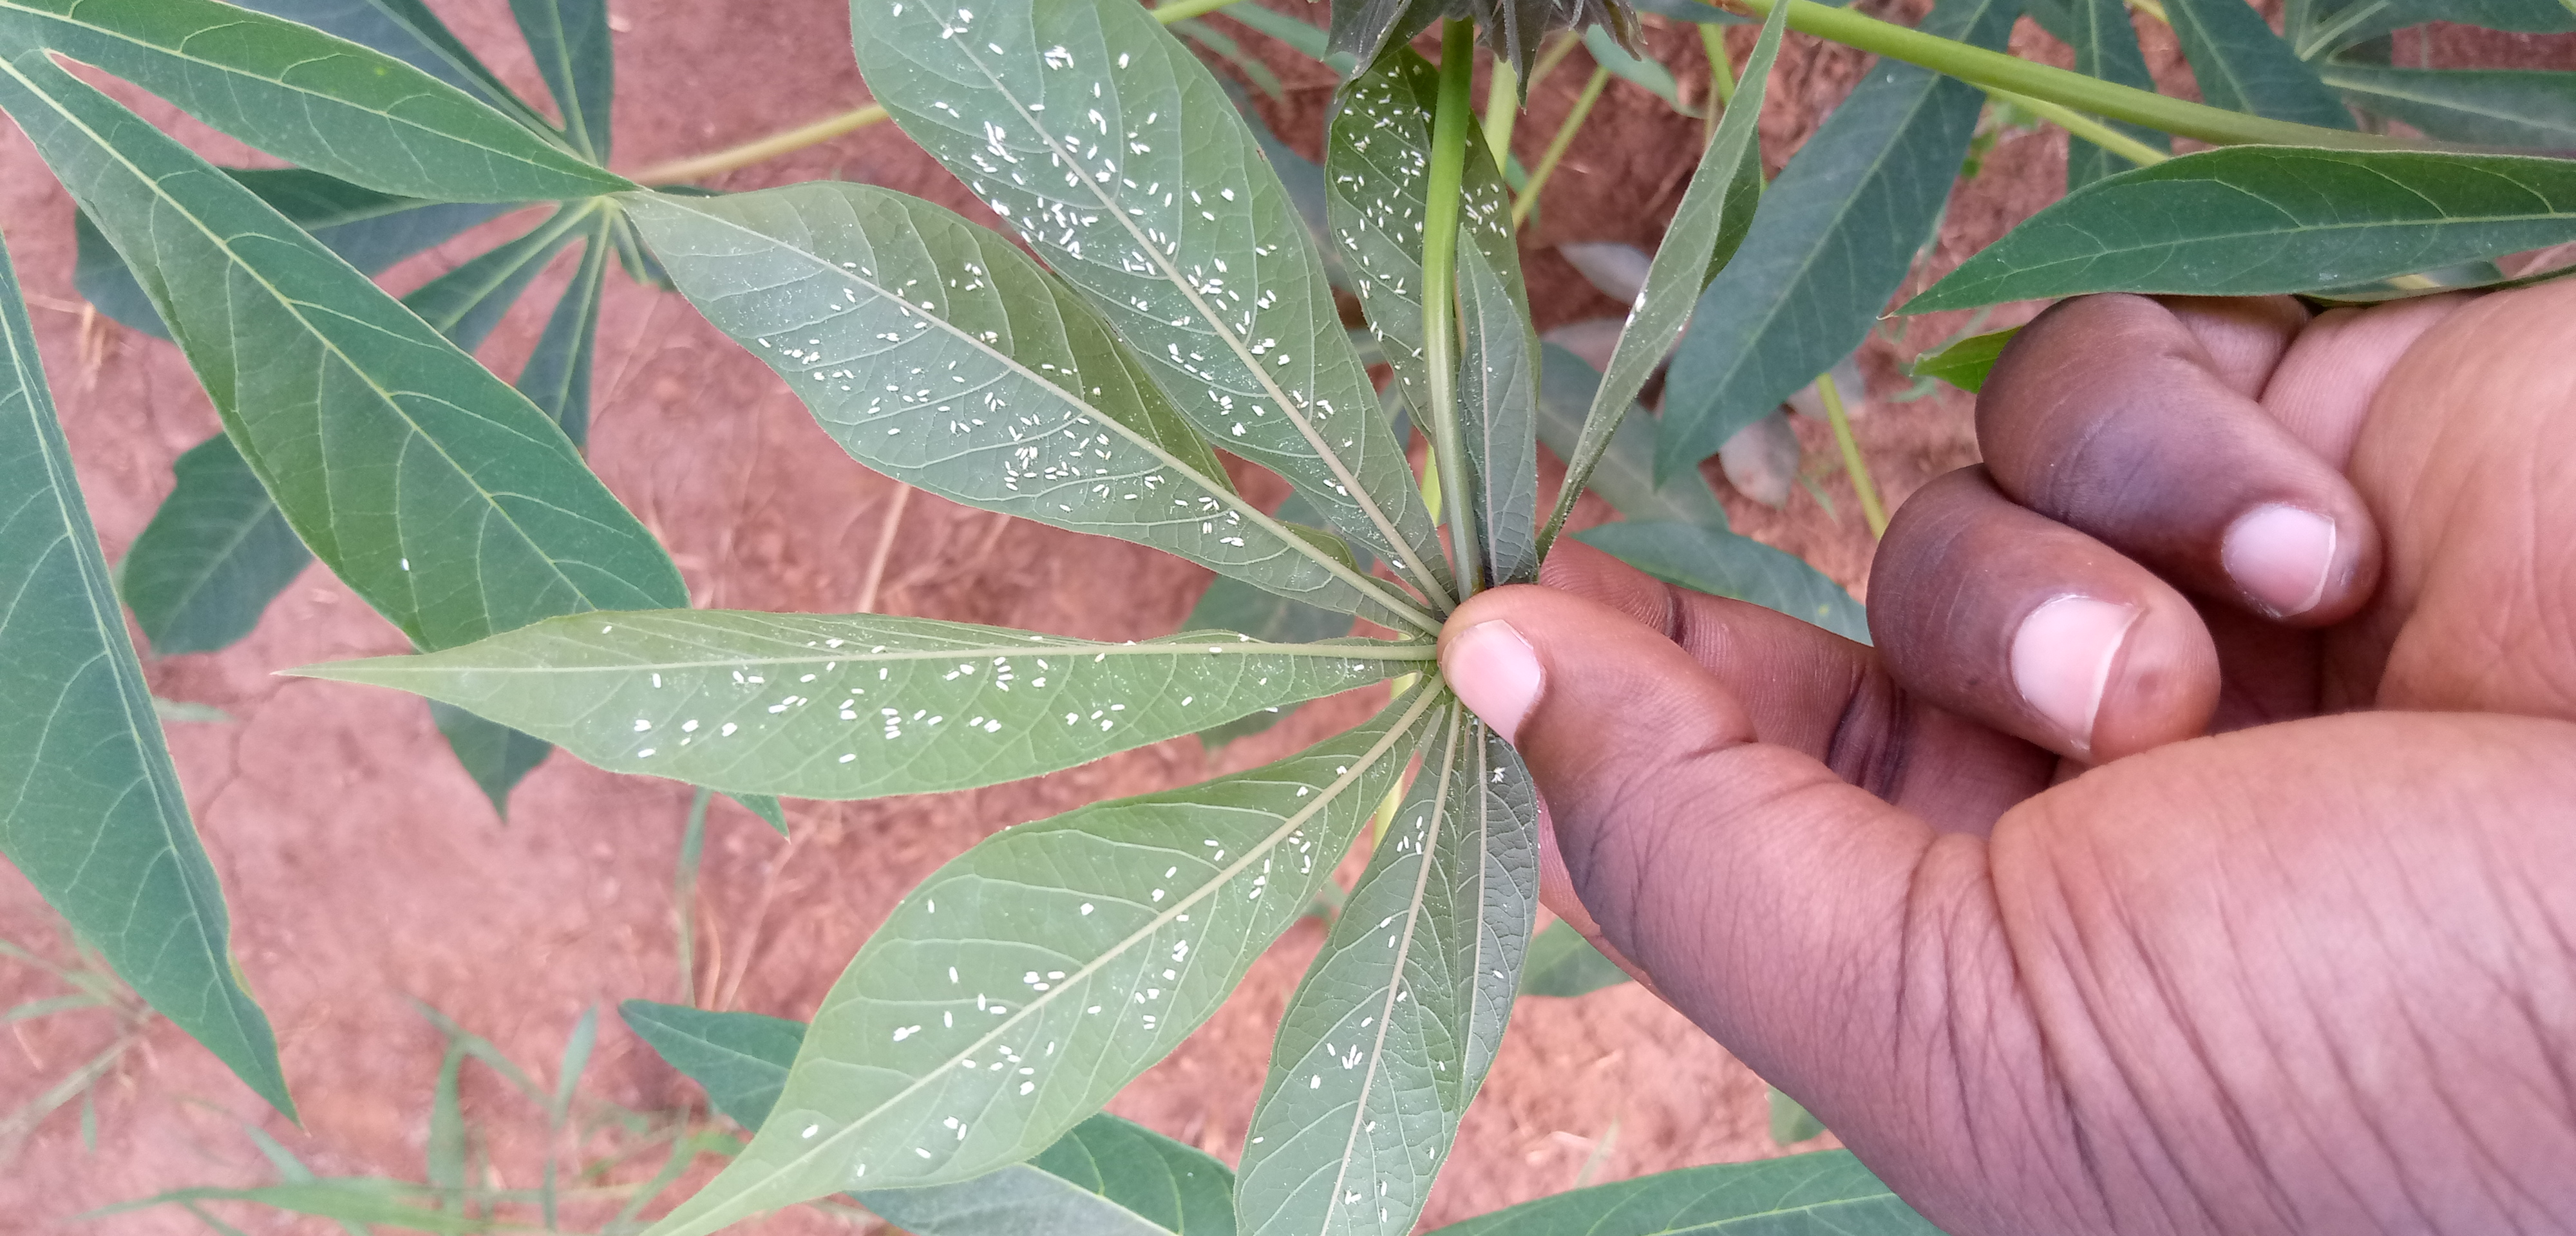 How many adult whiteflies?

426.